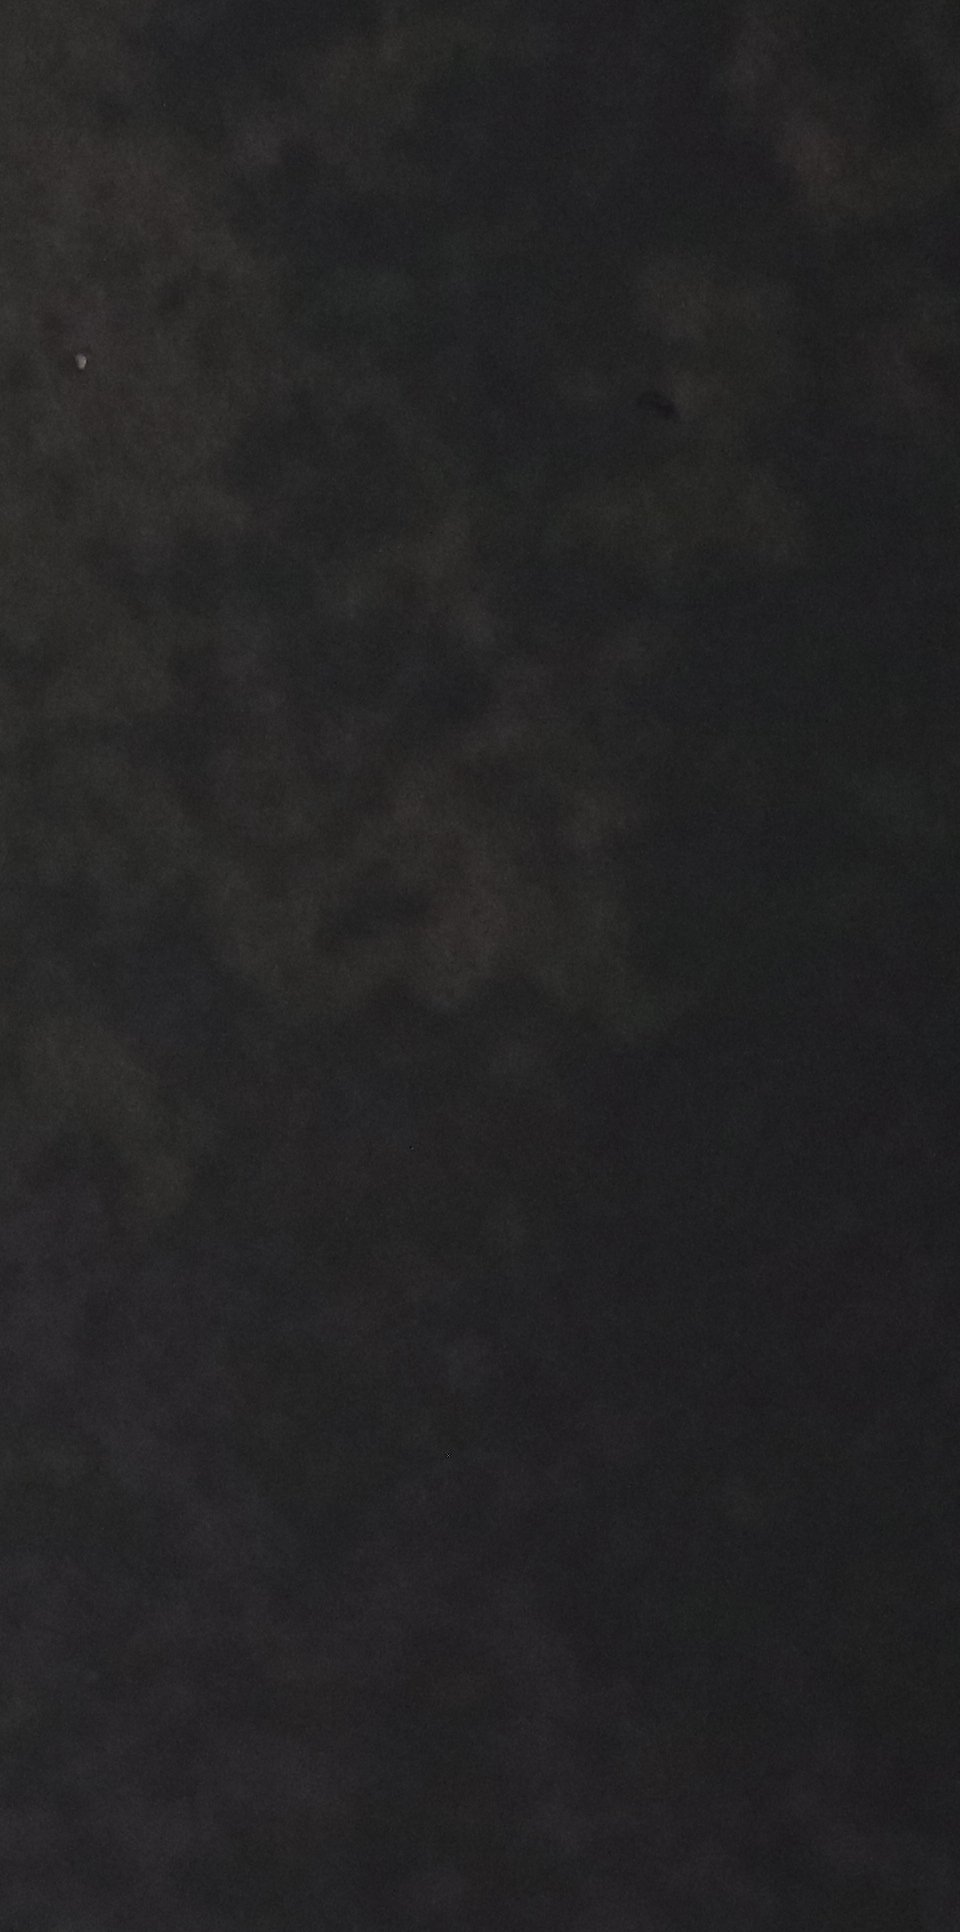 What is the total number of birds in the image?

0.